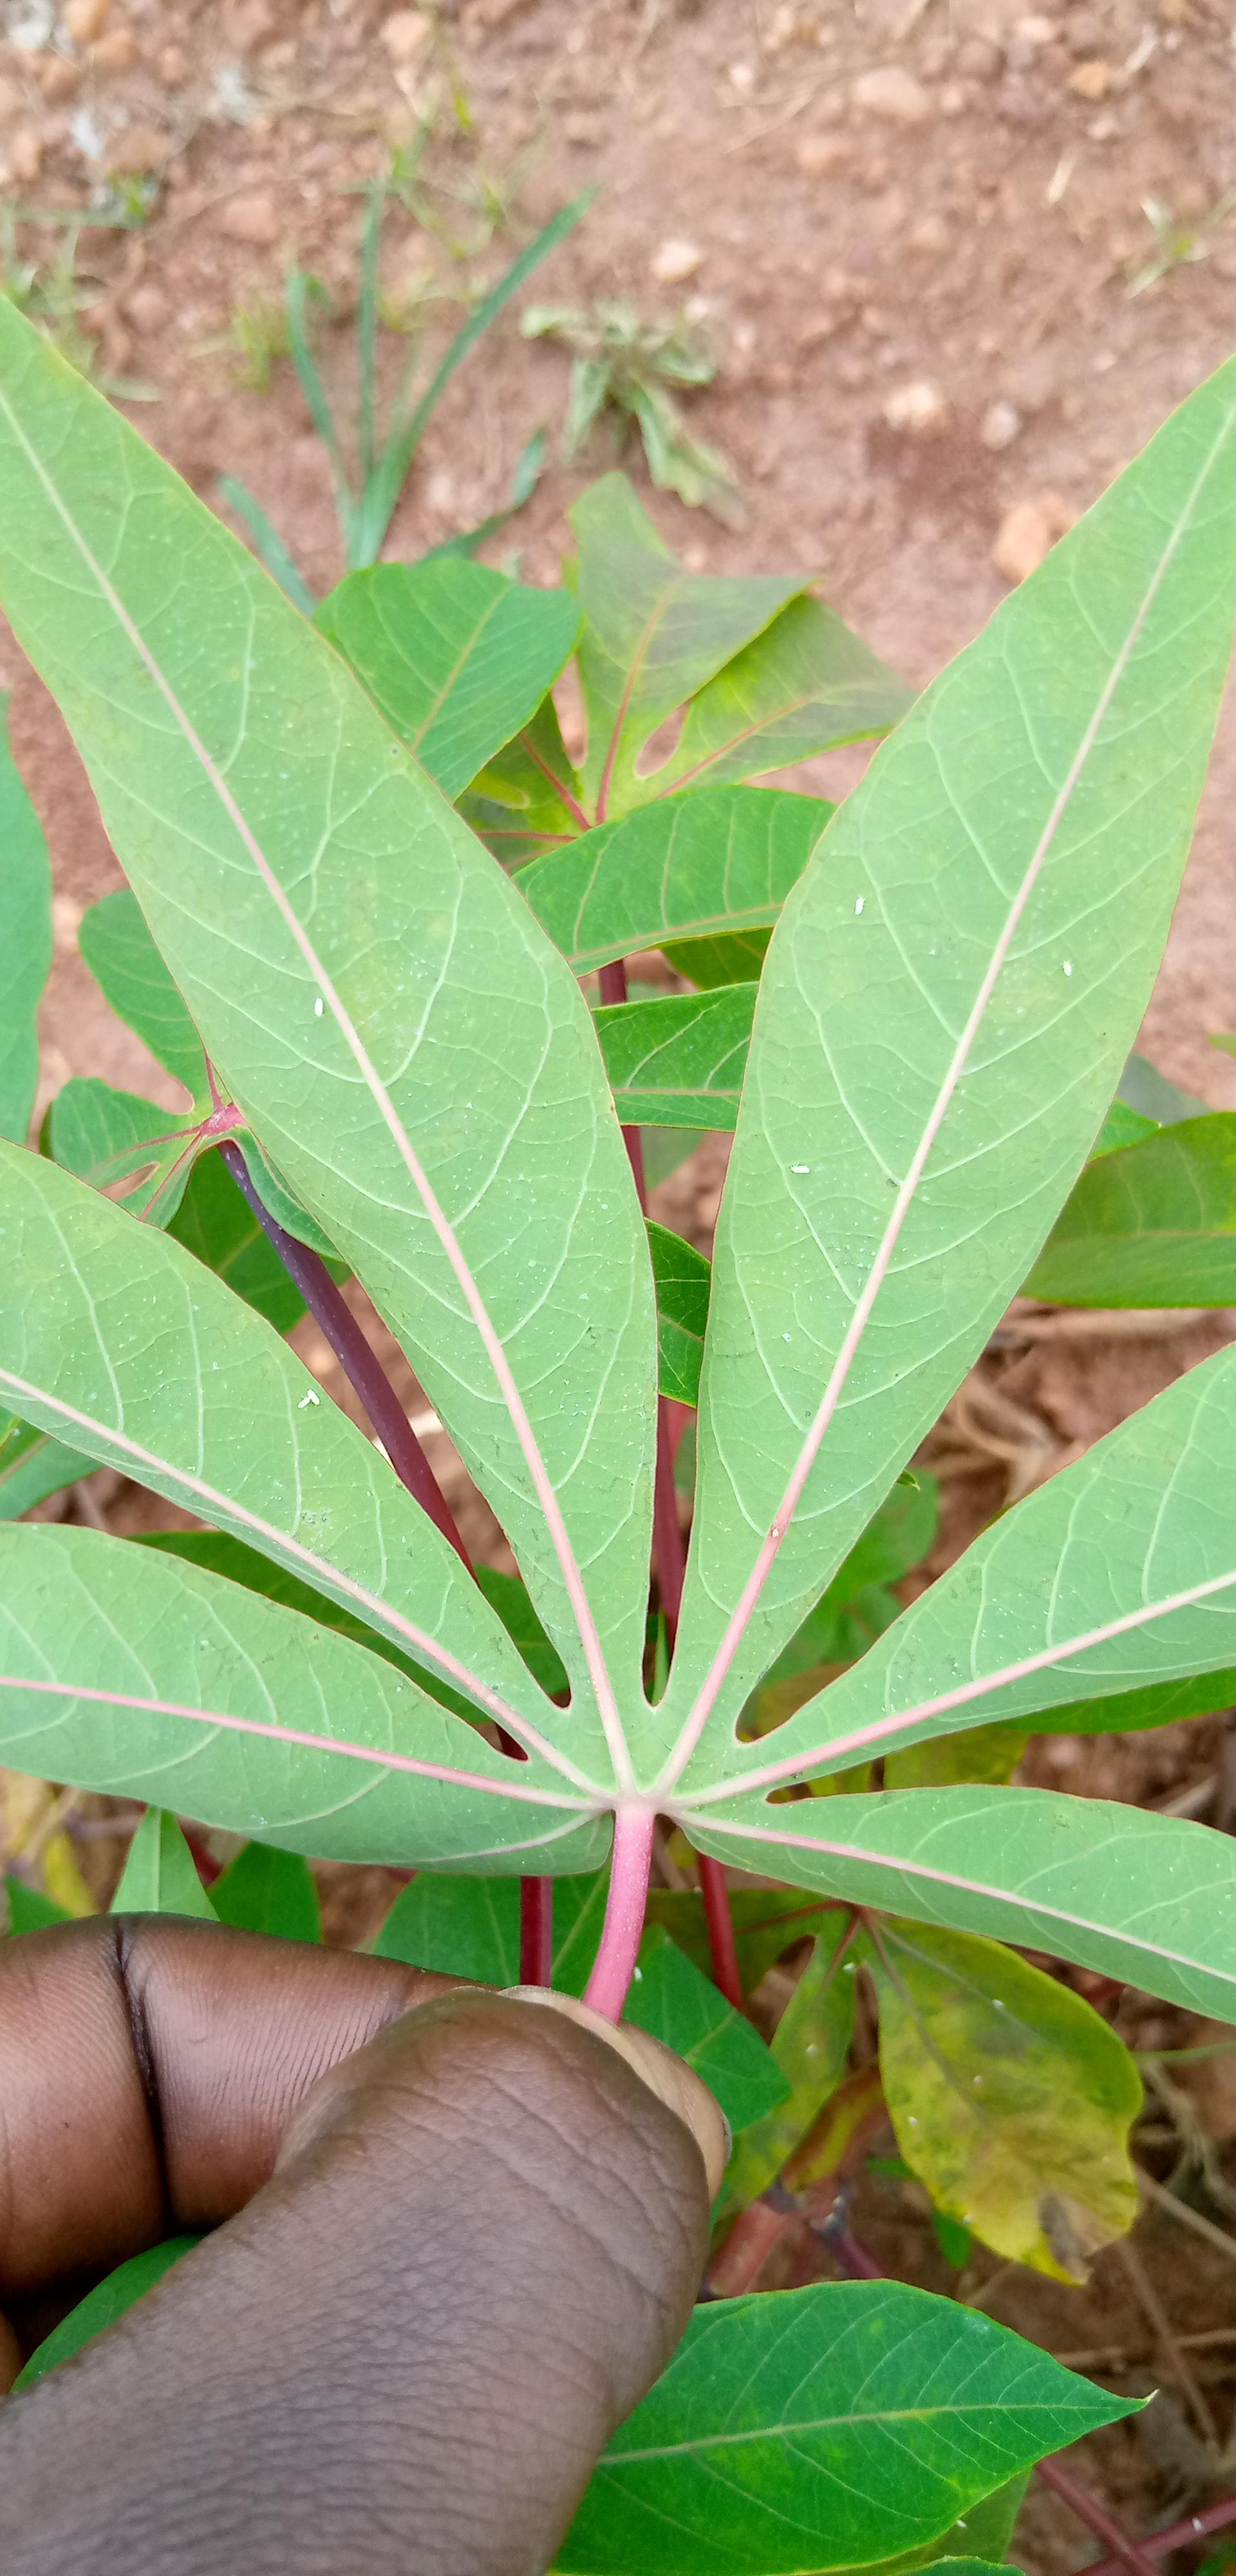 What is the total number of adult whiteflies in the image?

6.